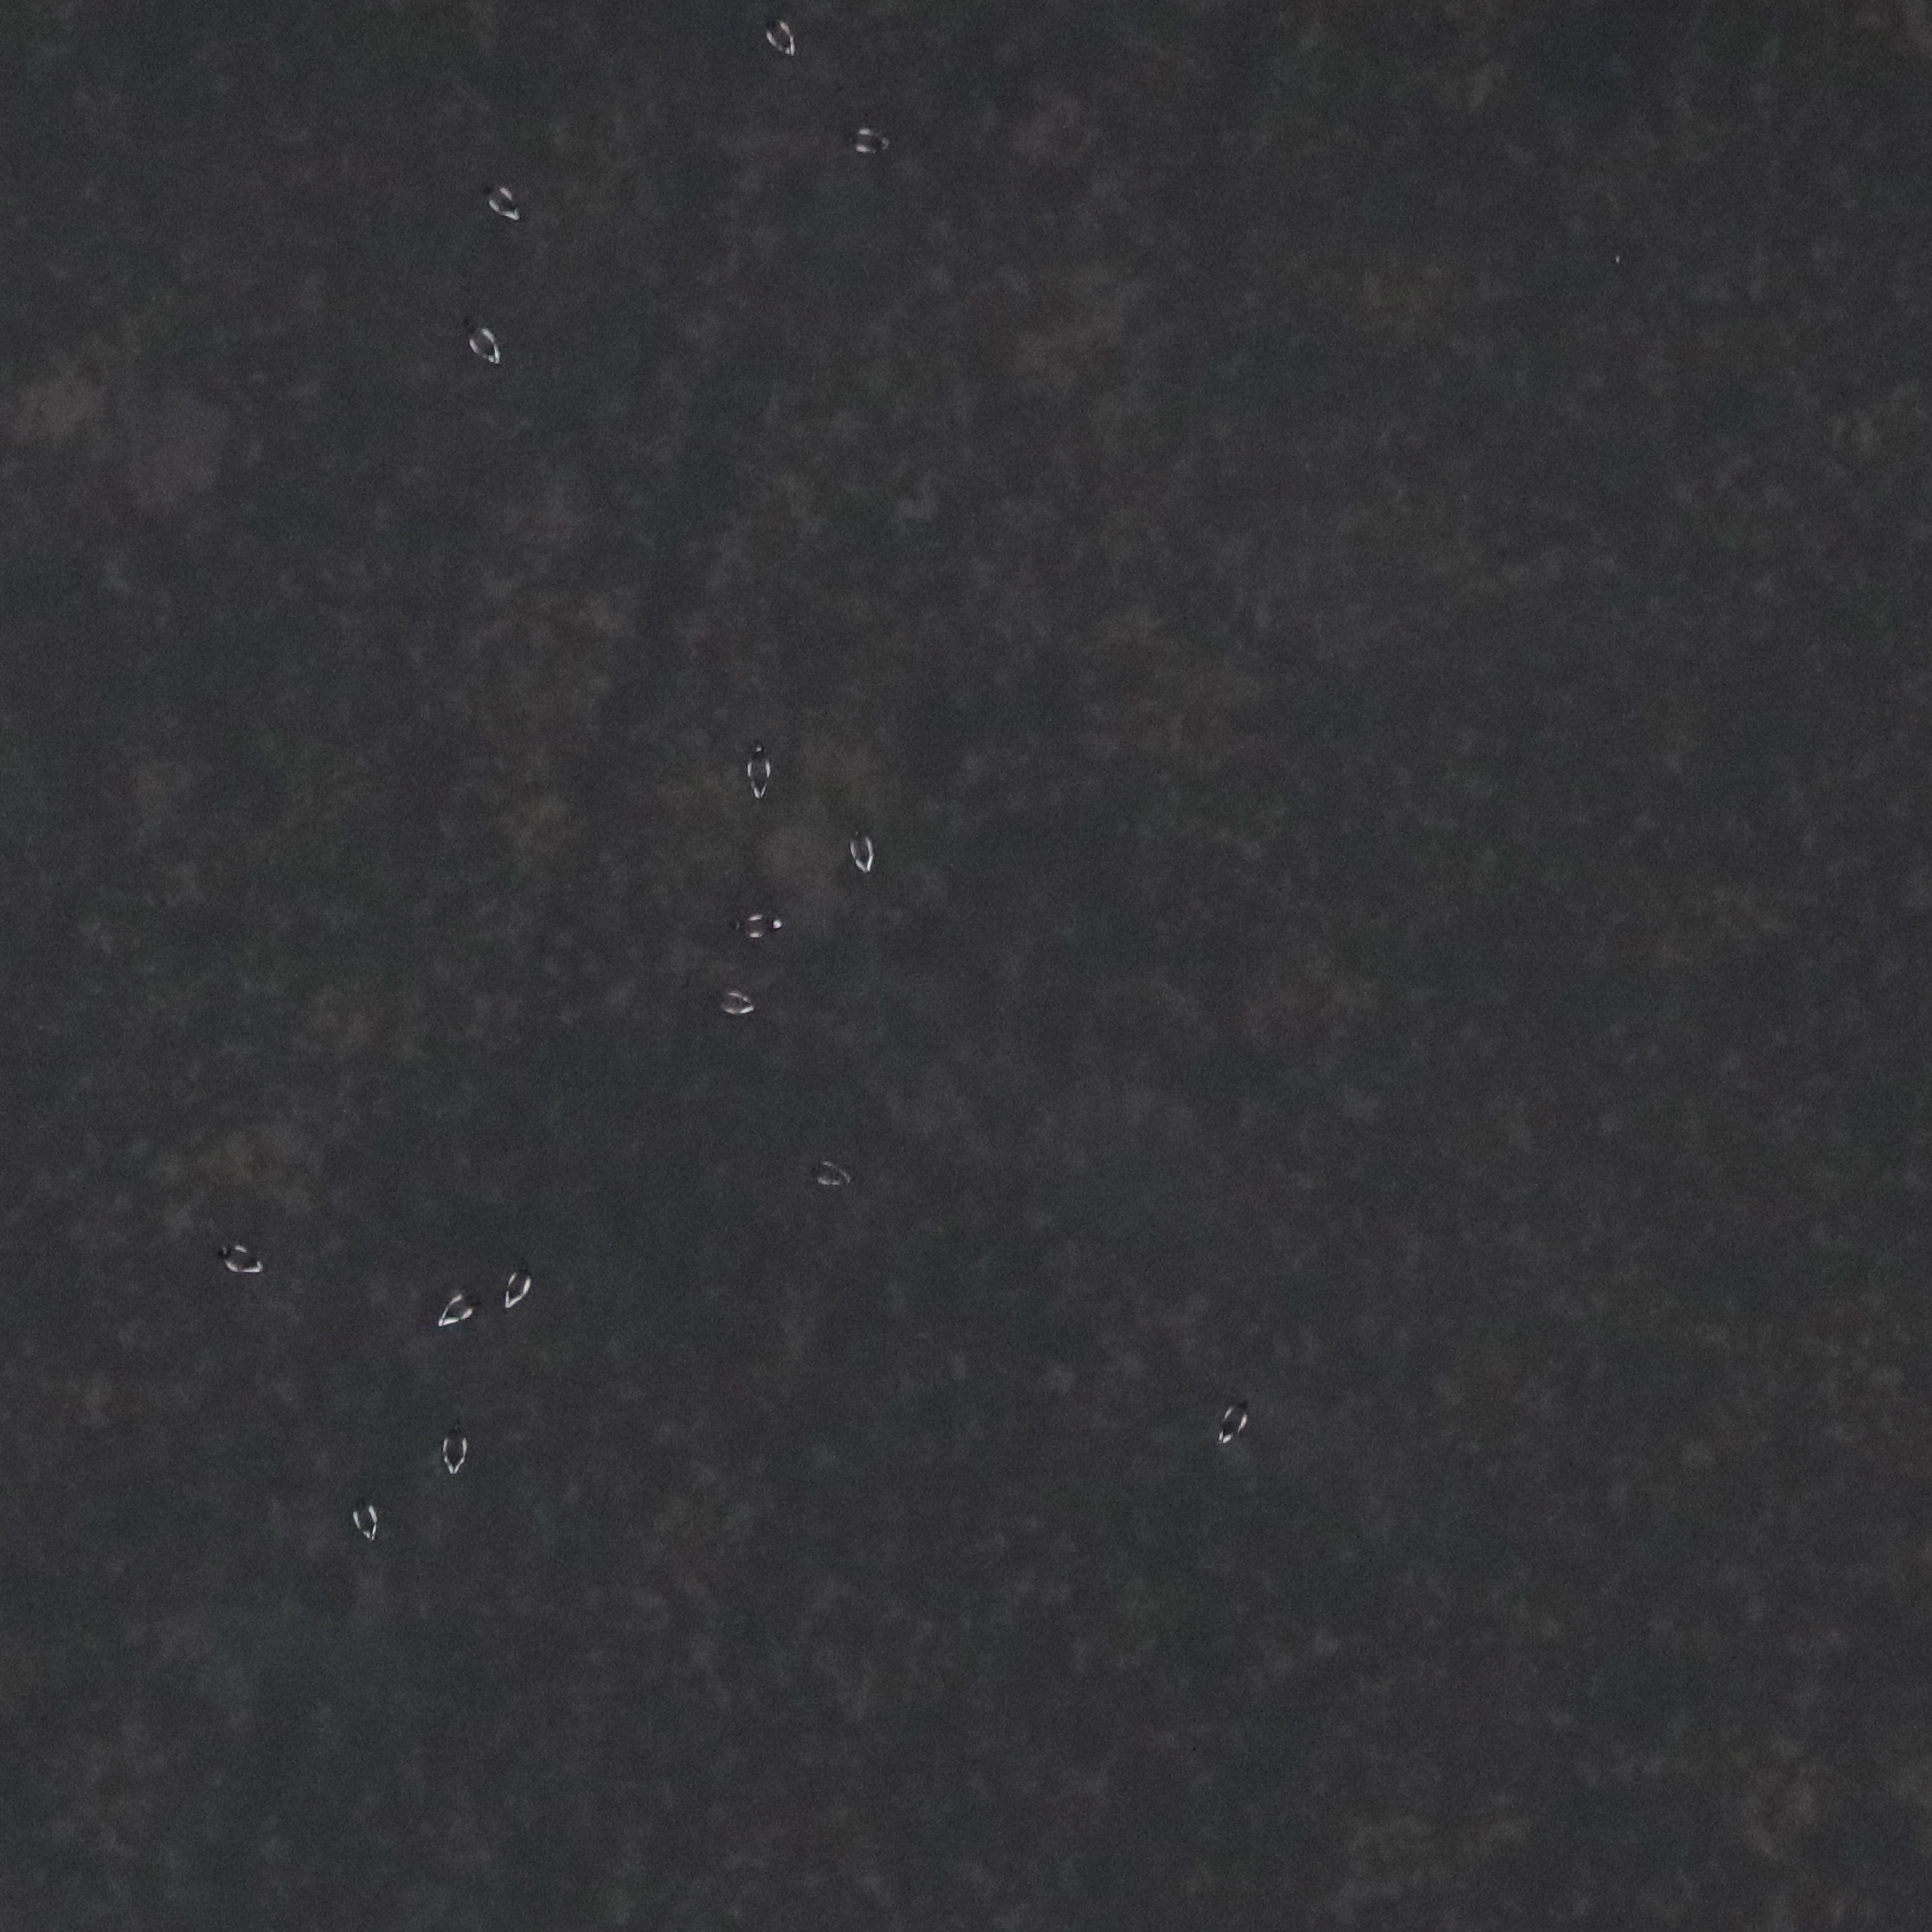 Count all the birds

15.